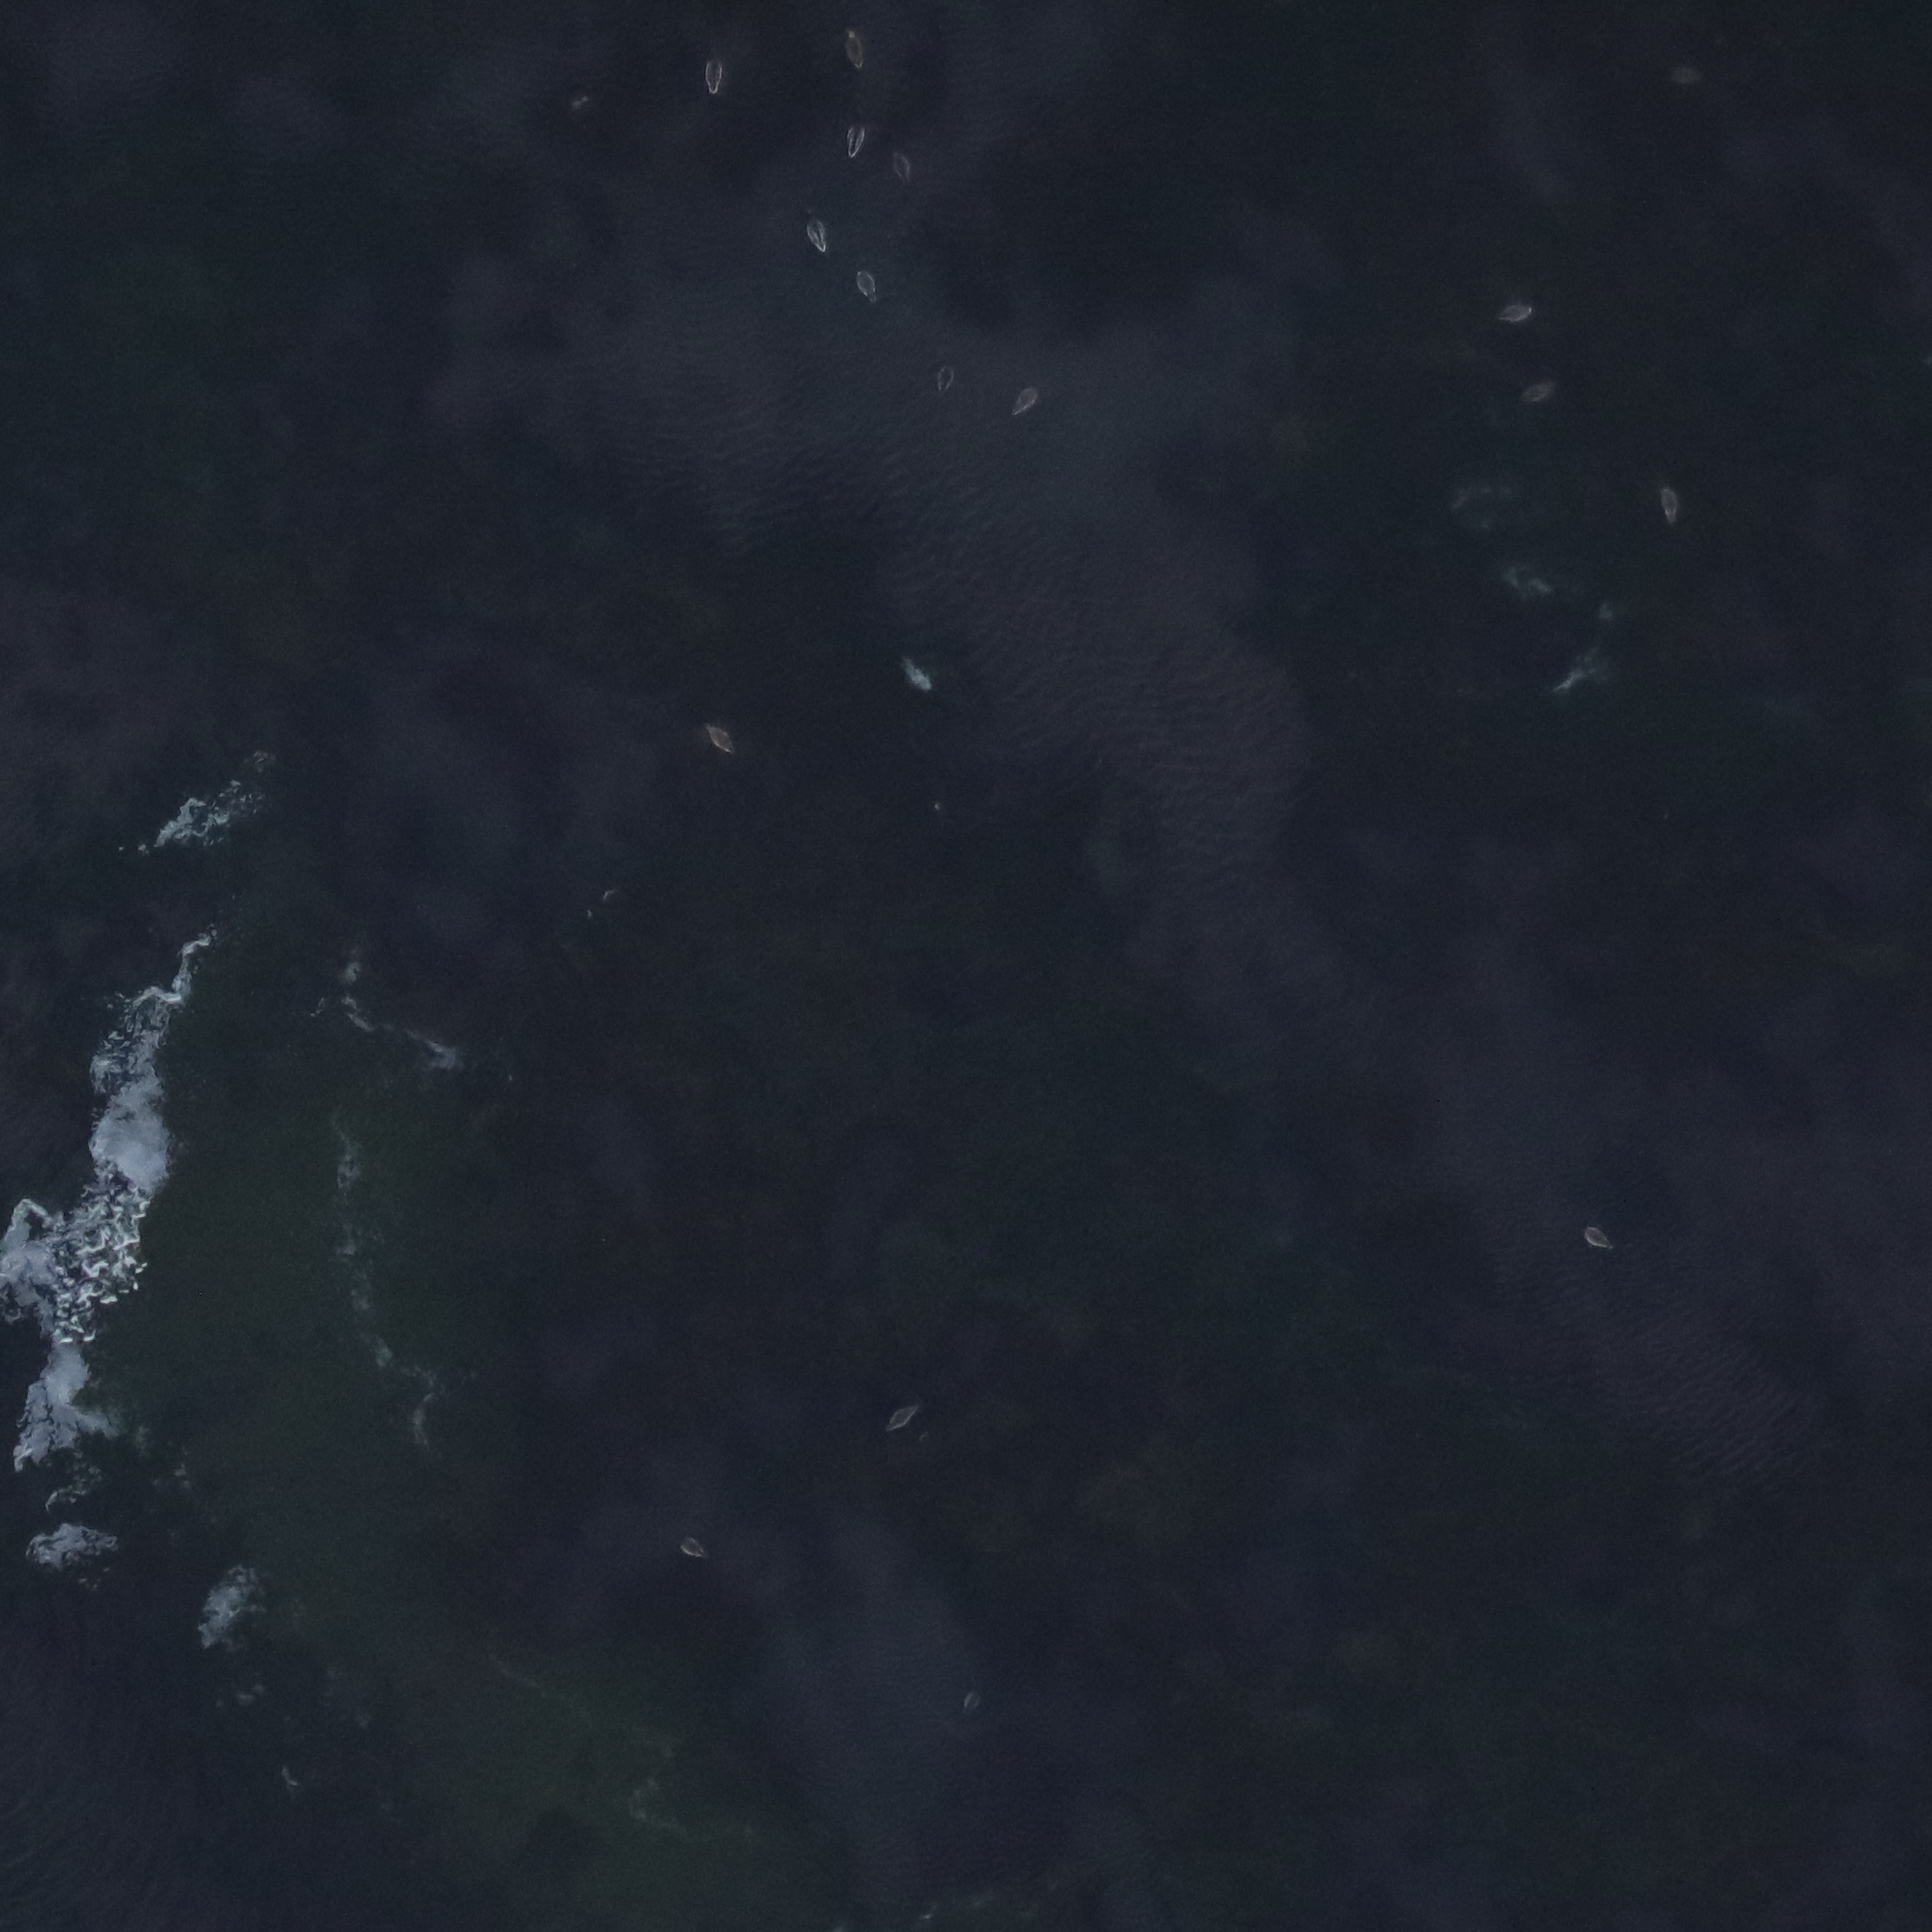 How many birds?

17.